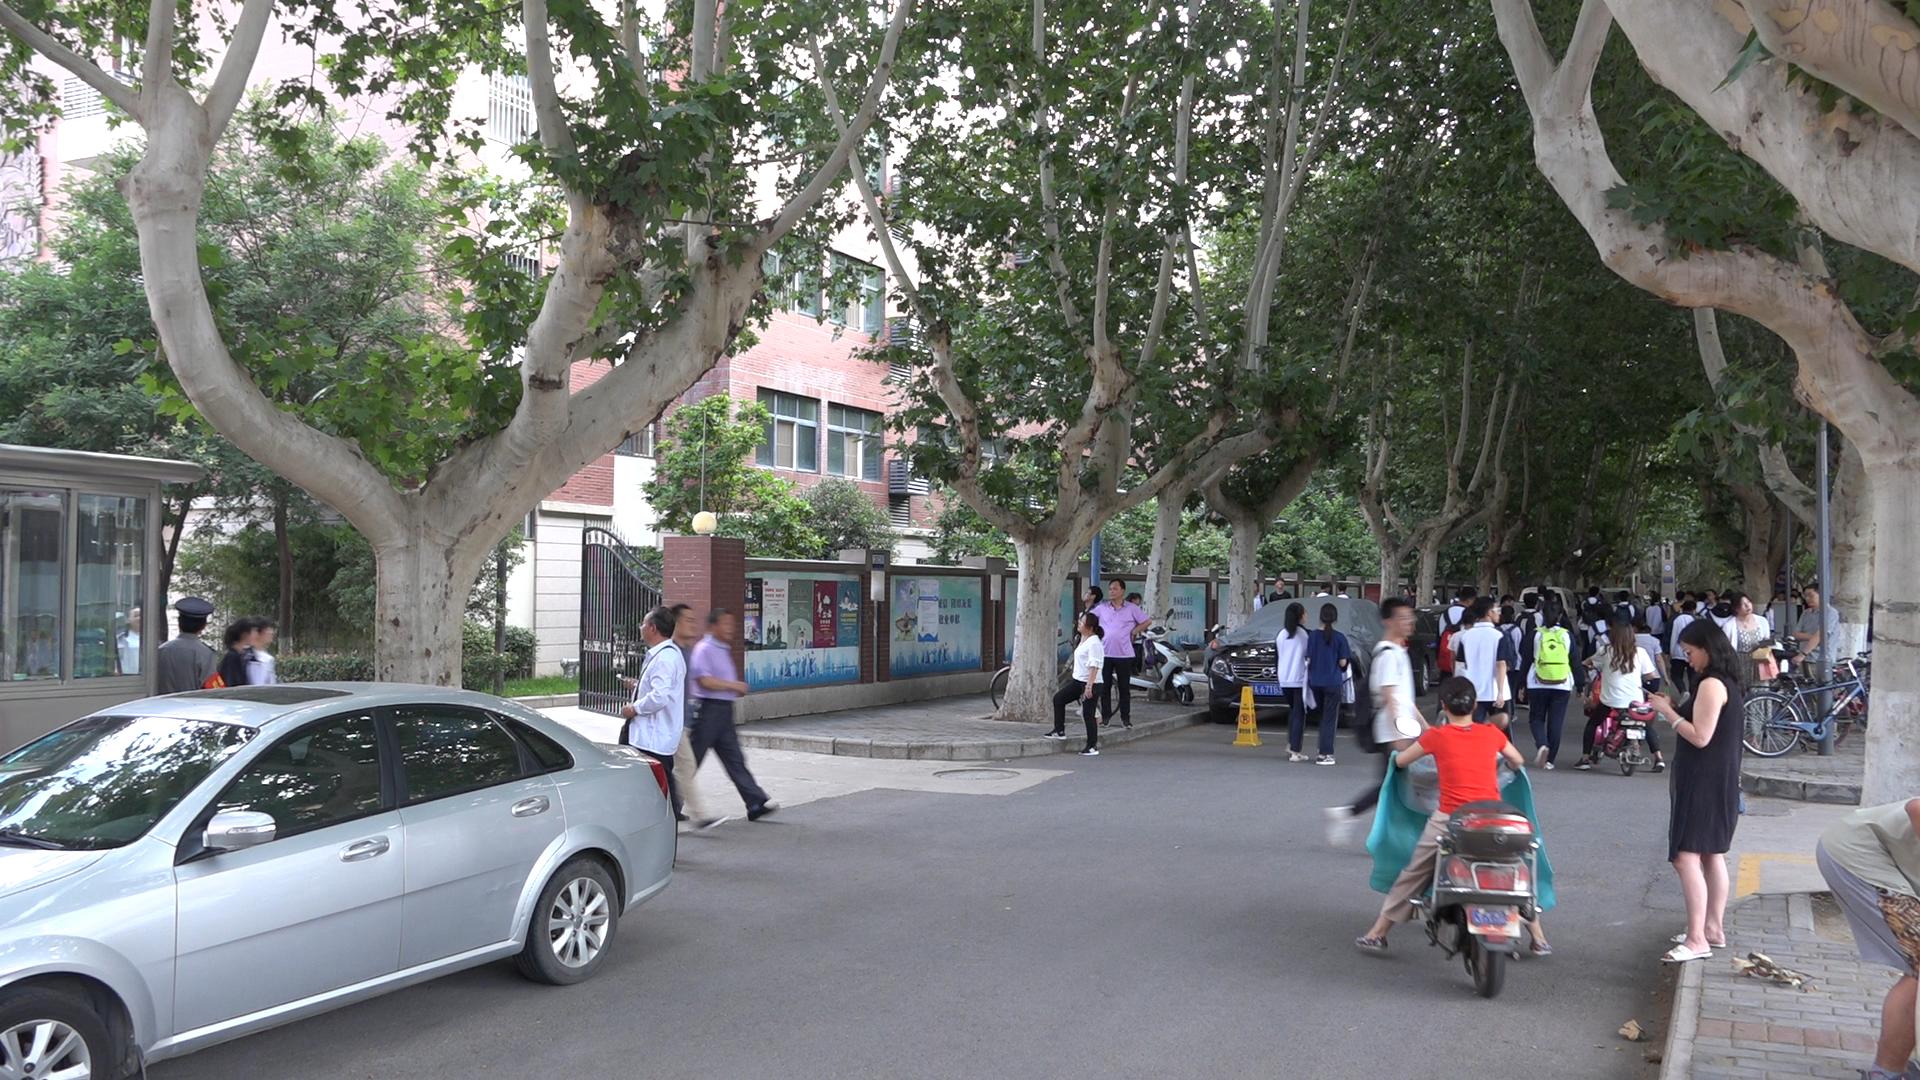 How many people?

58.